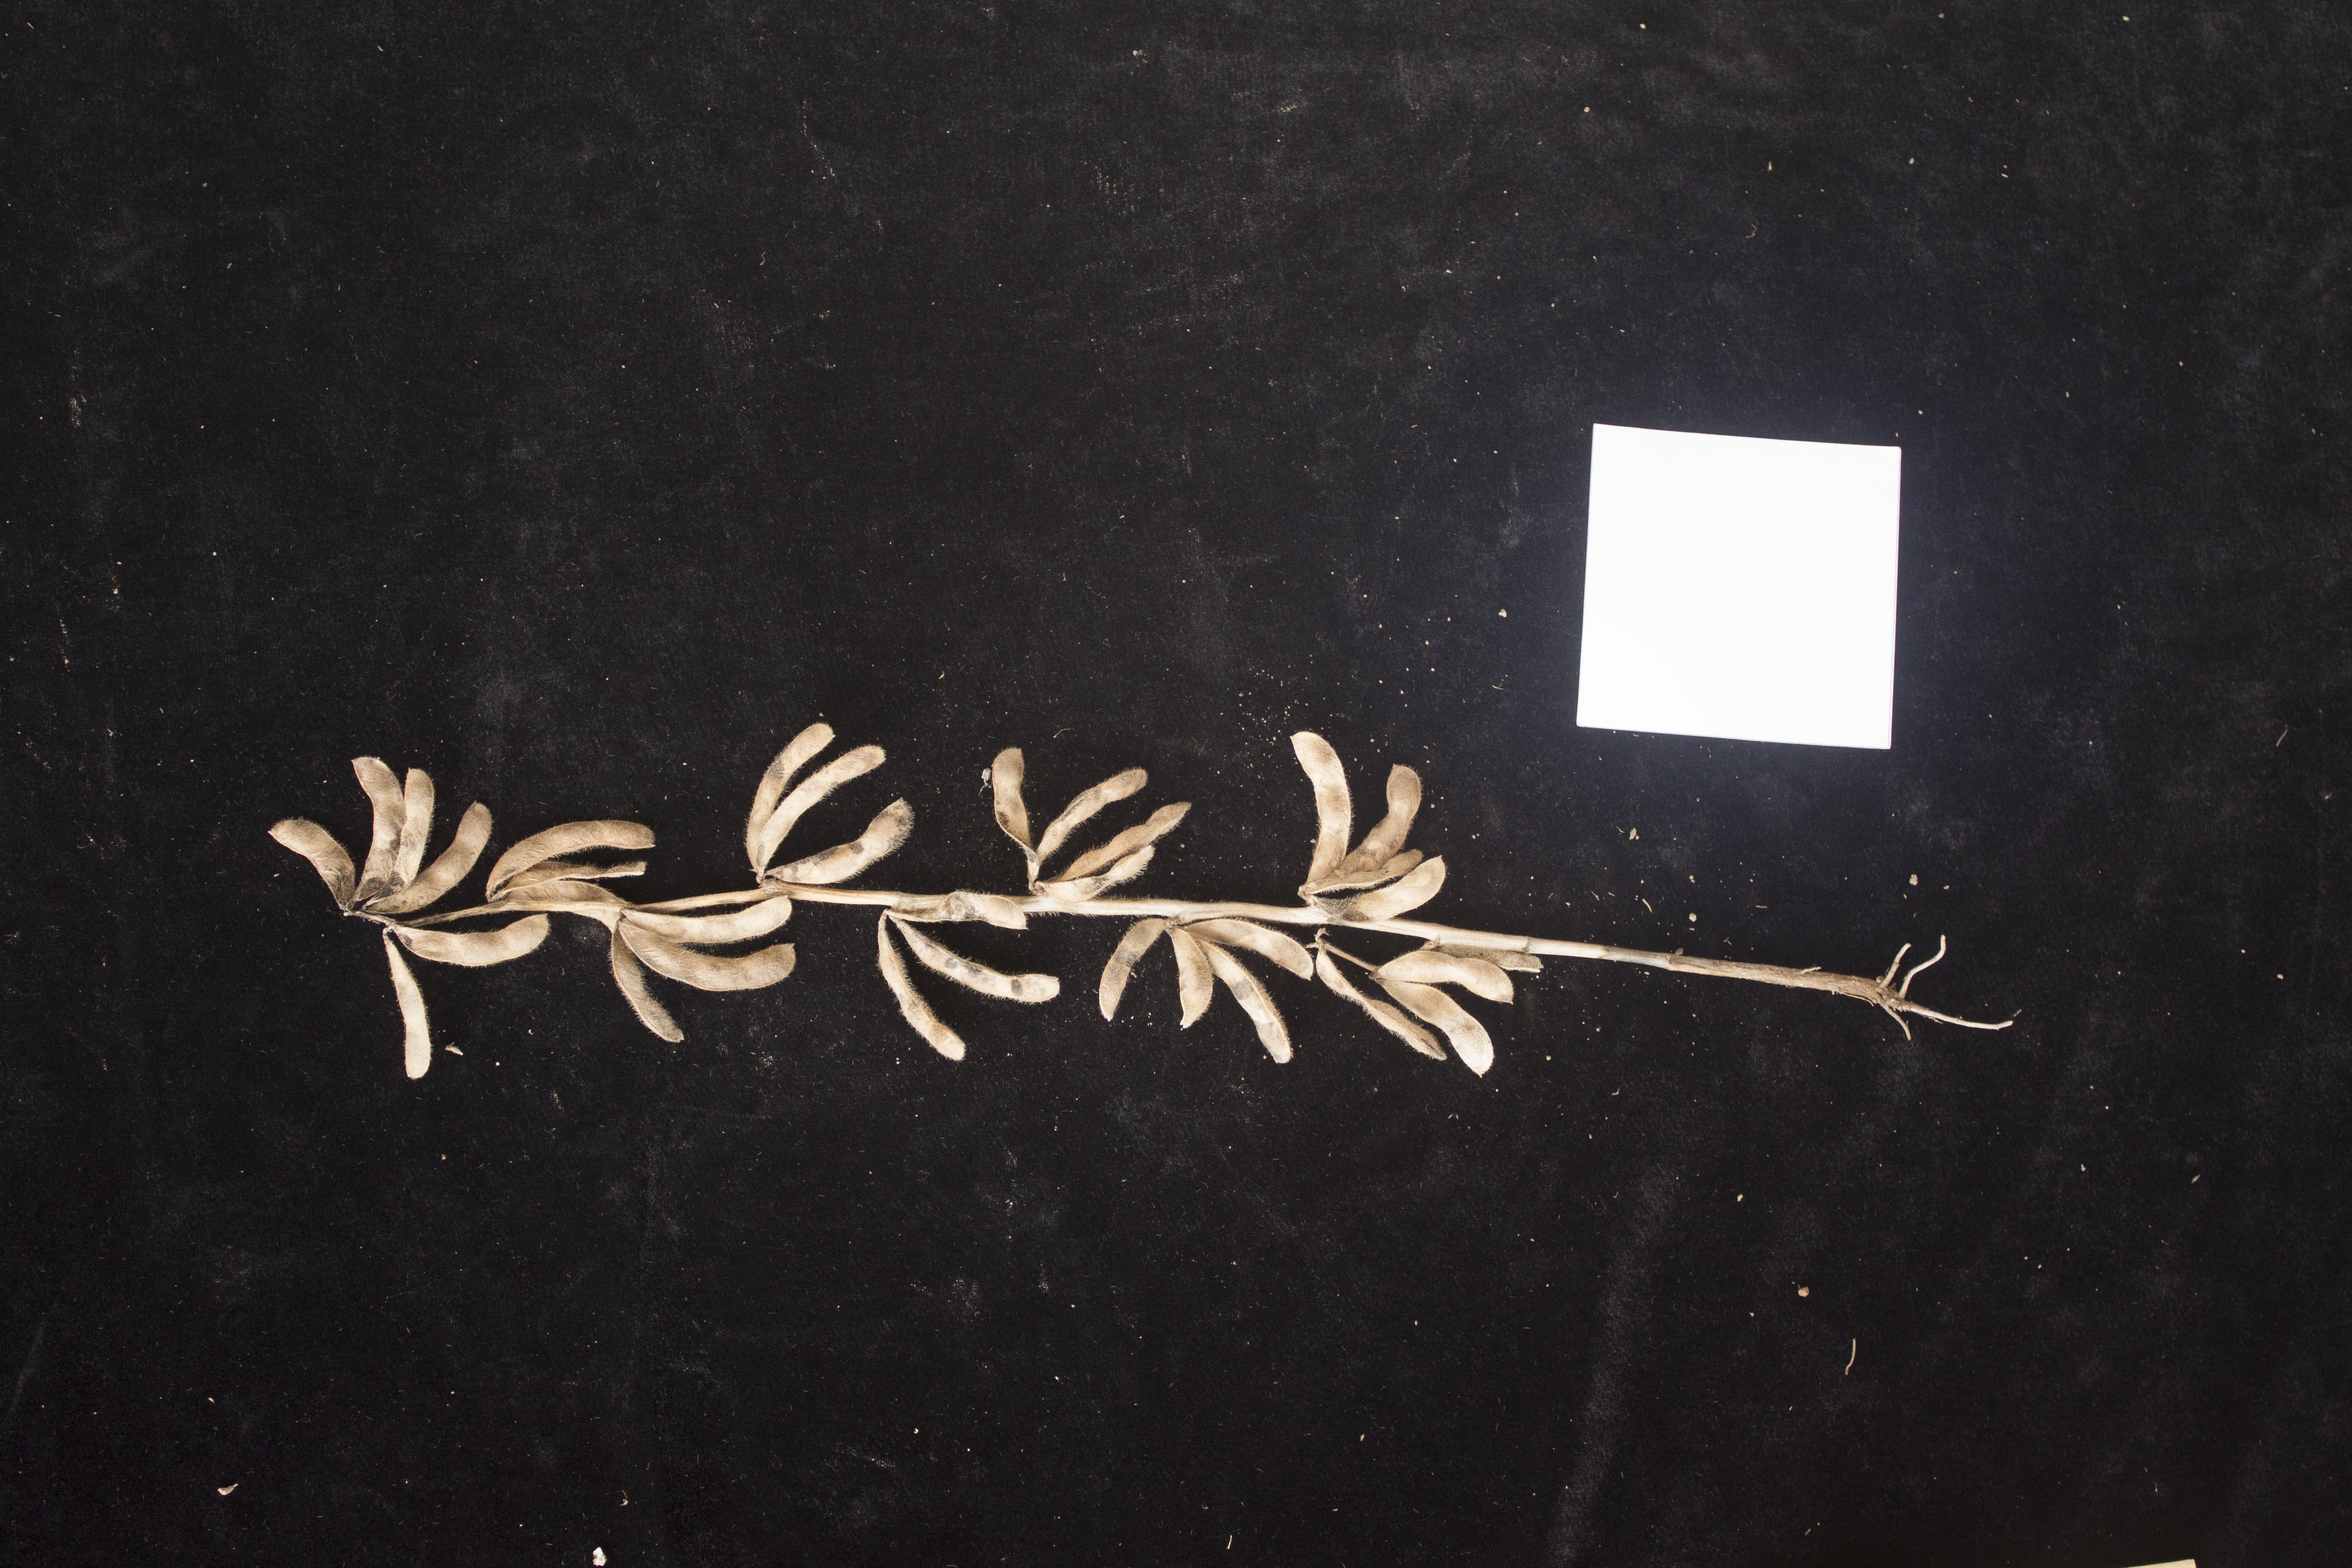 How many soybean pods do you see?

34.